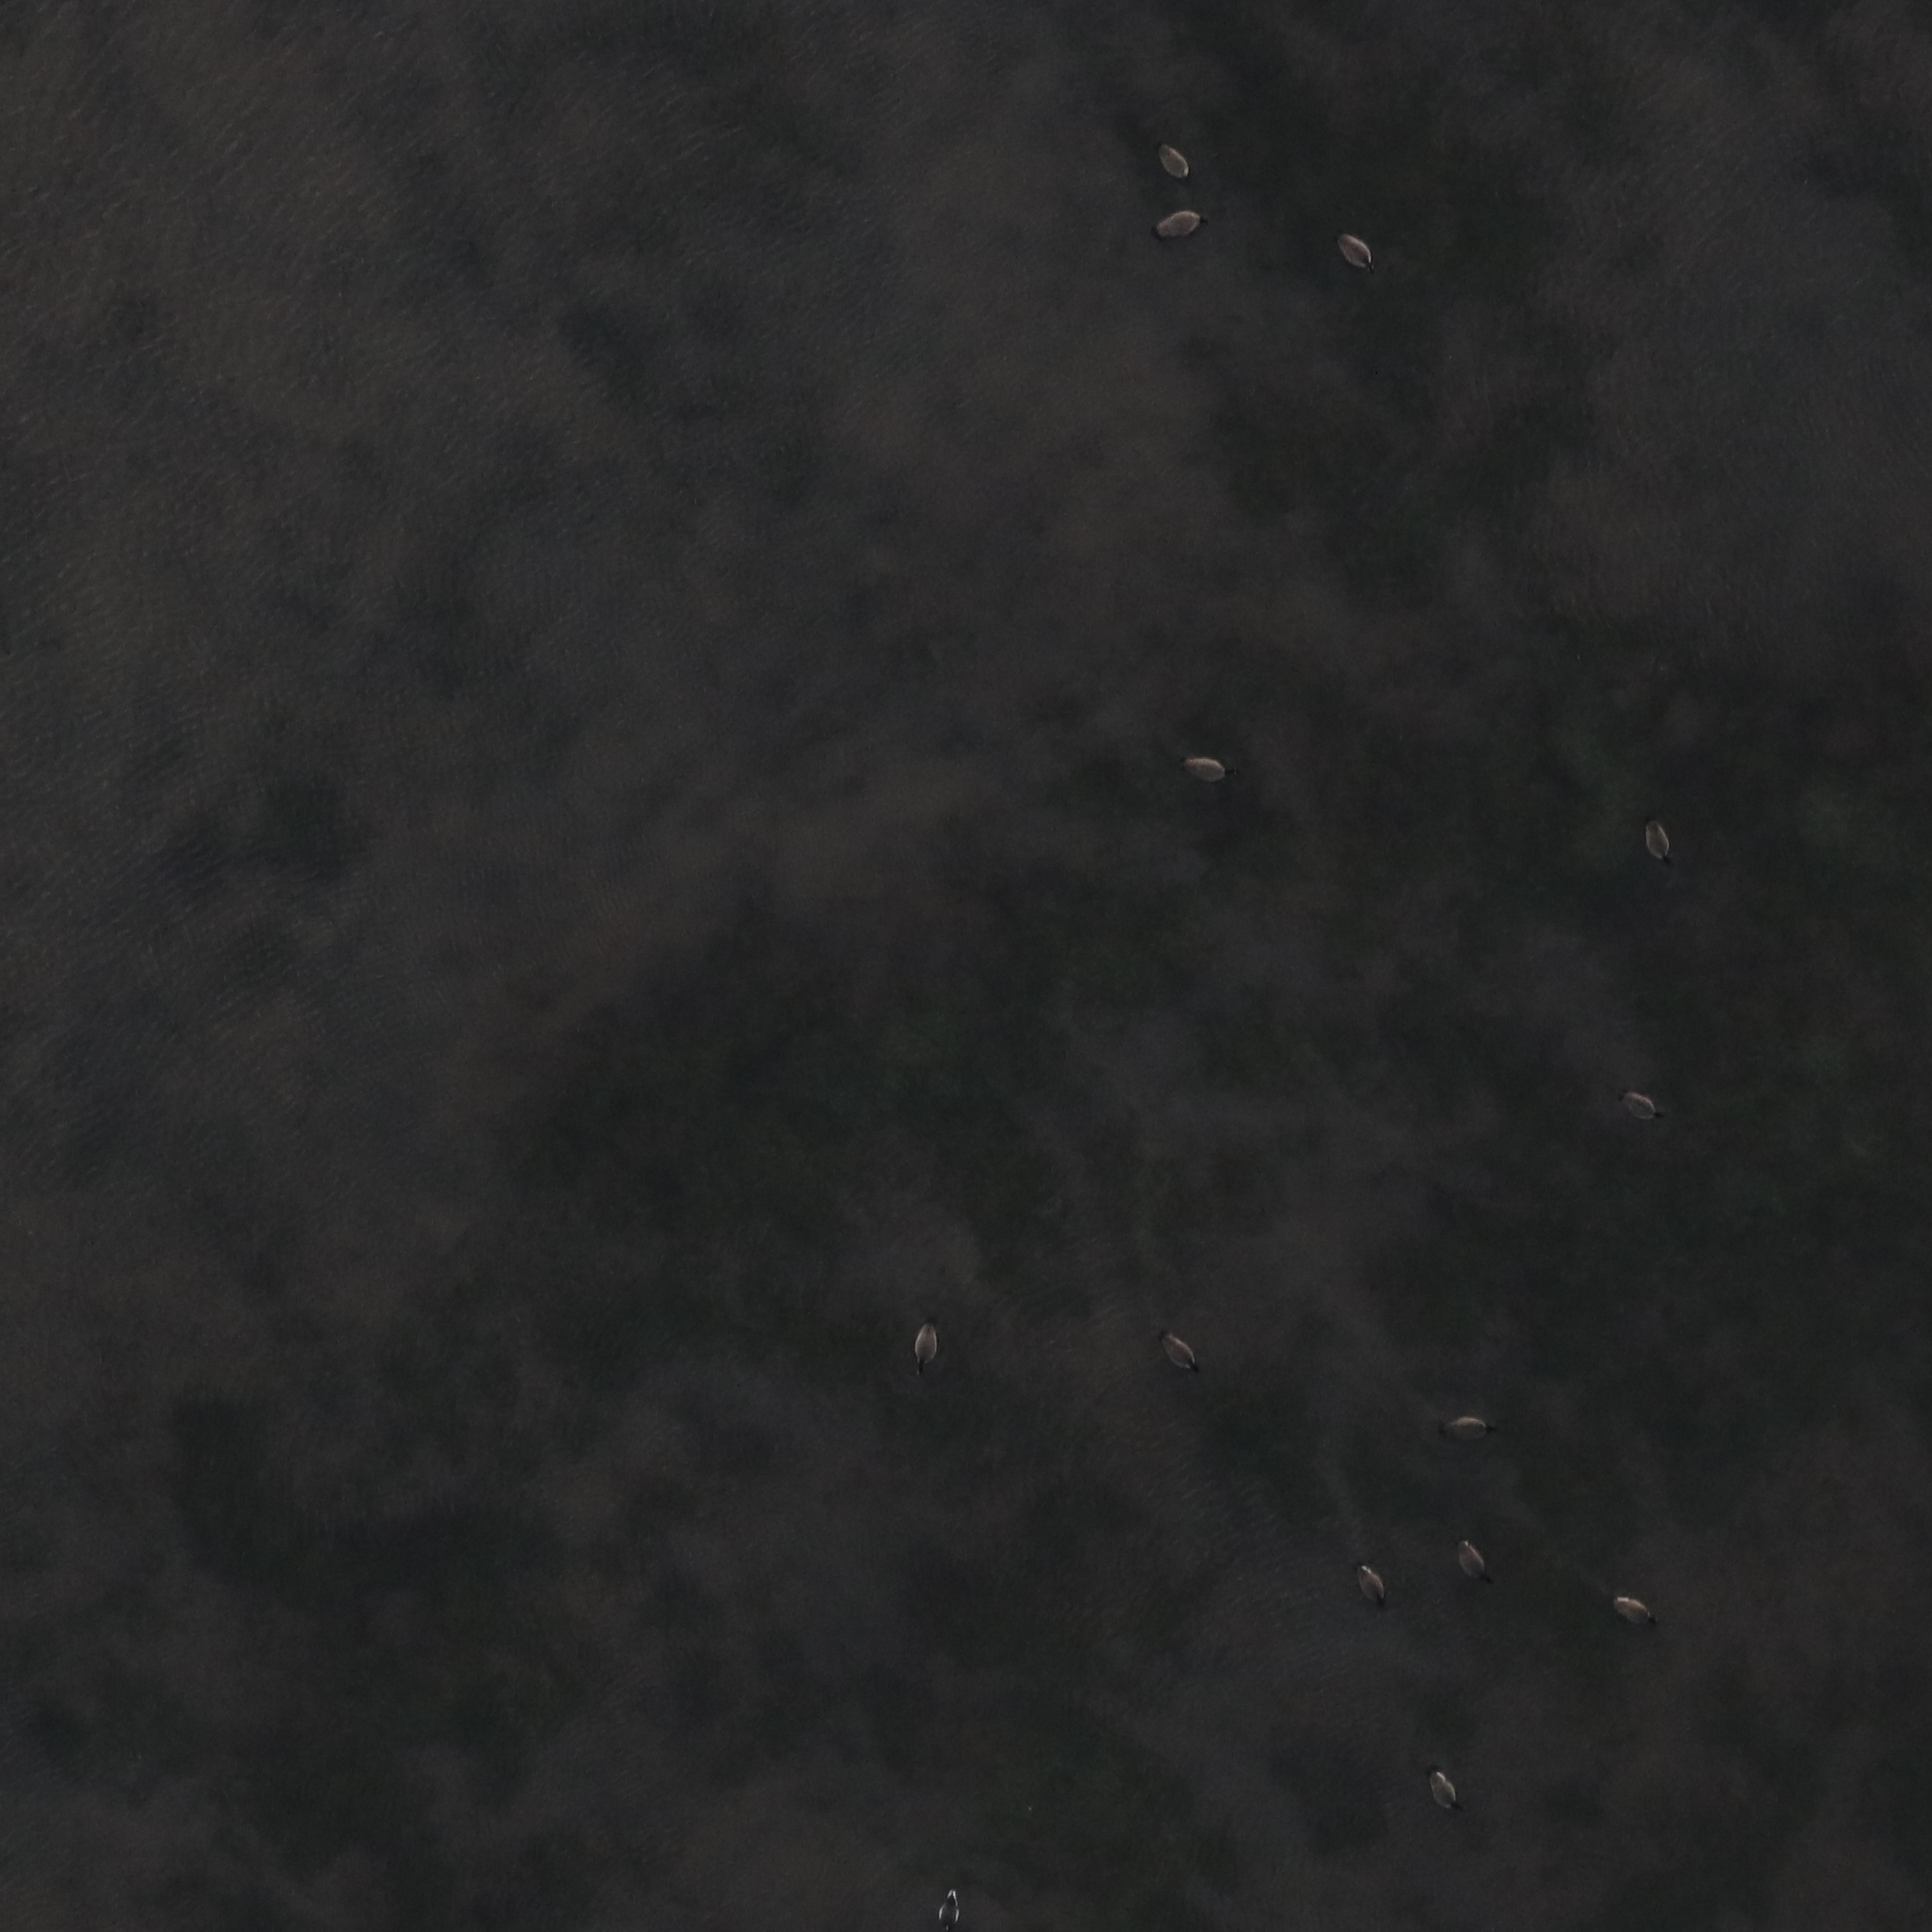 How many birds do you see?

14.